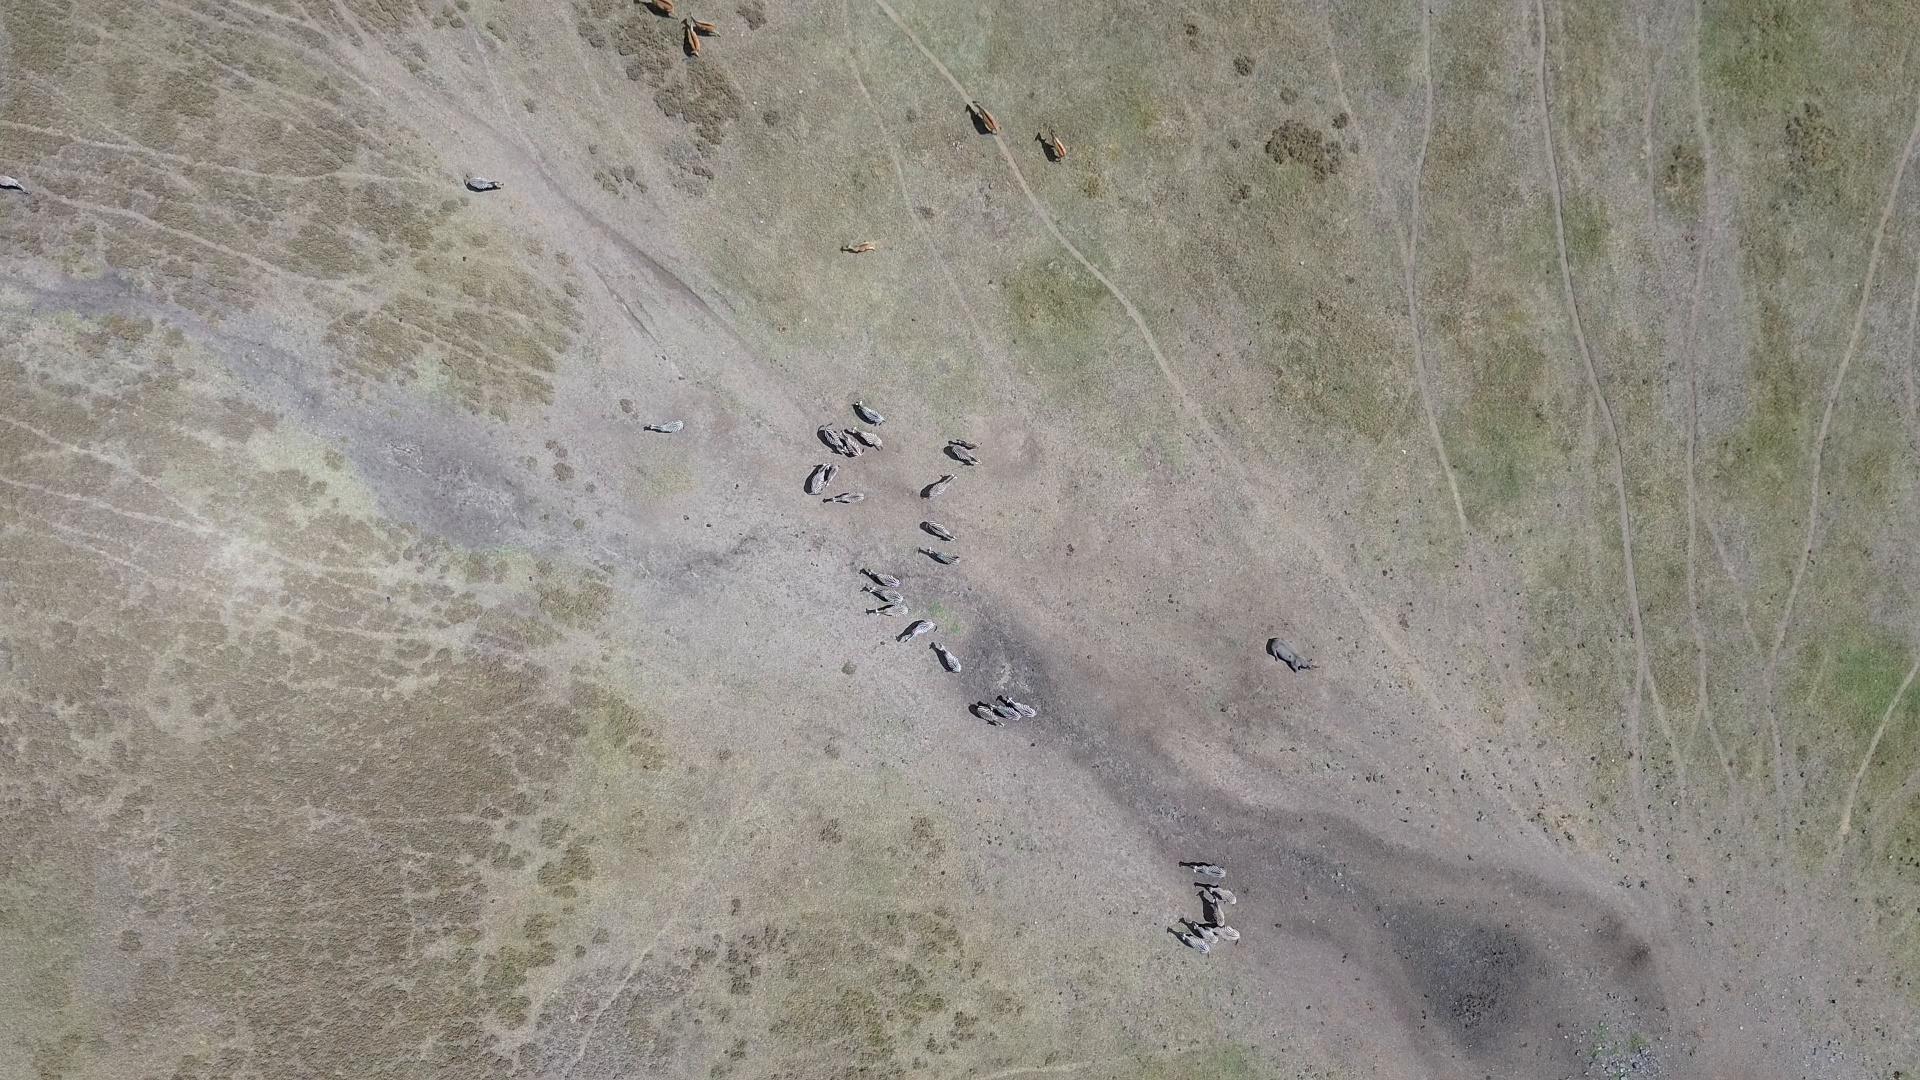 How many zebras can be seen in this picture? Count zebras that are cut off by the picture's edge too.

29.